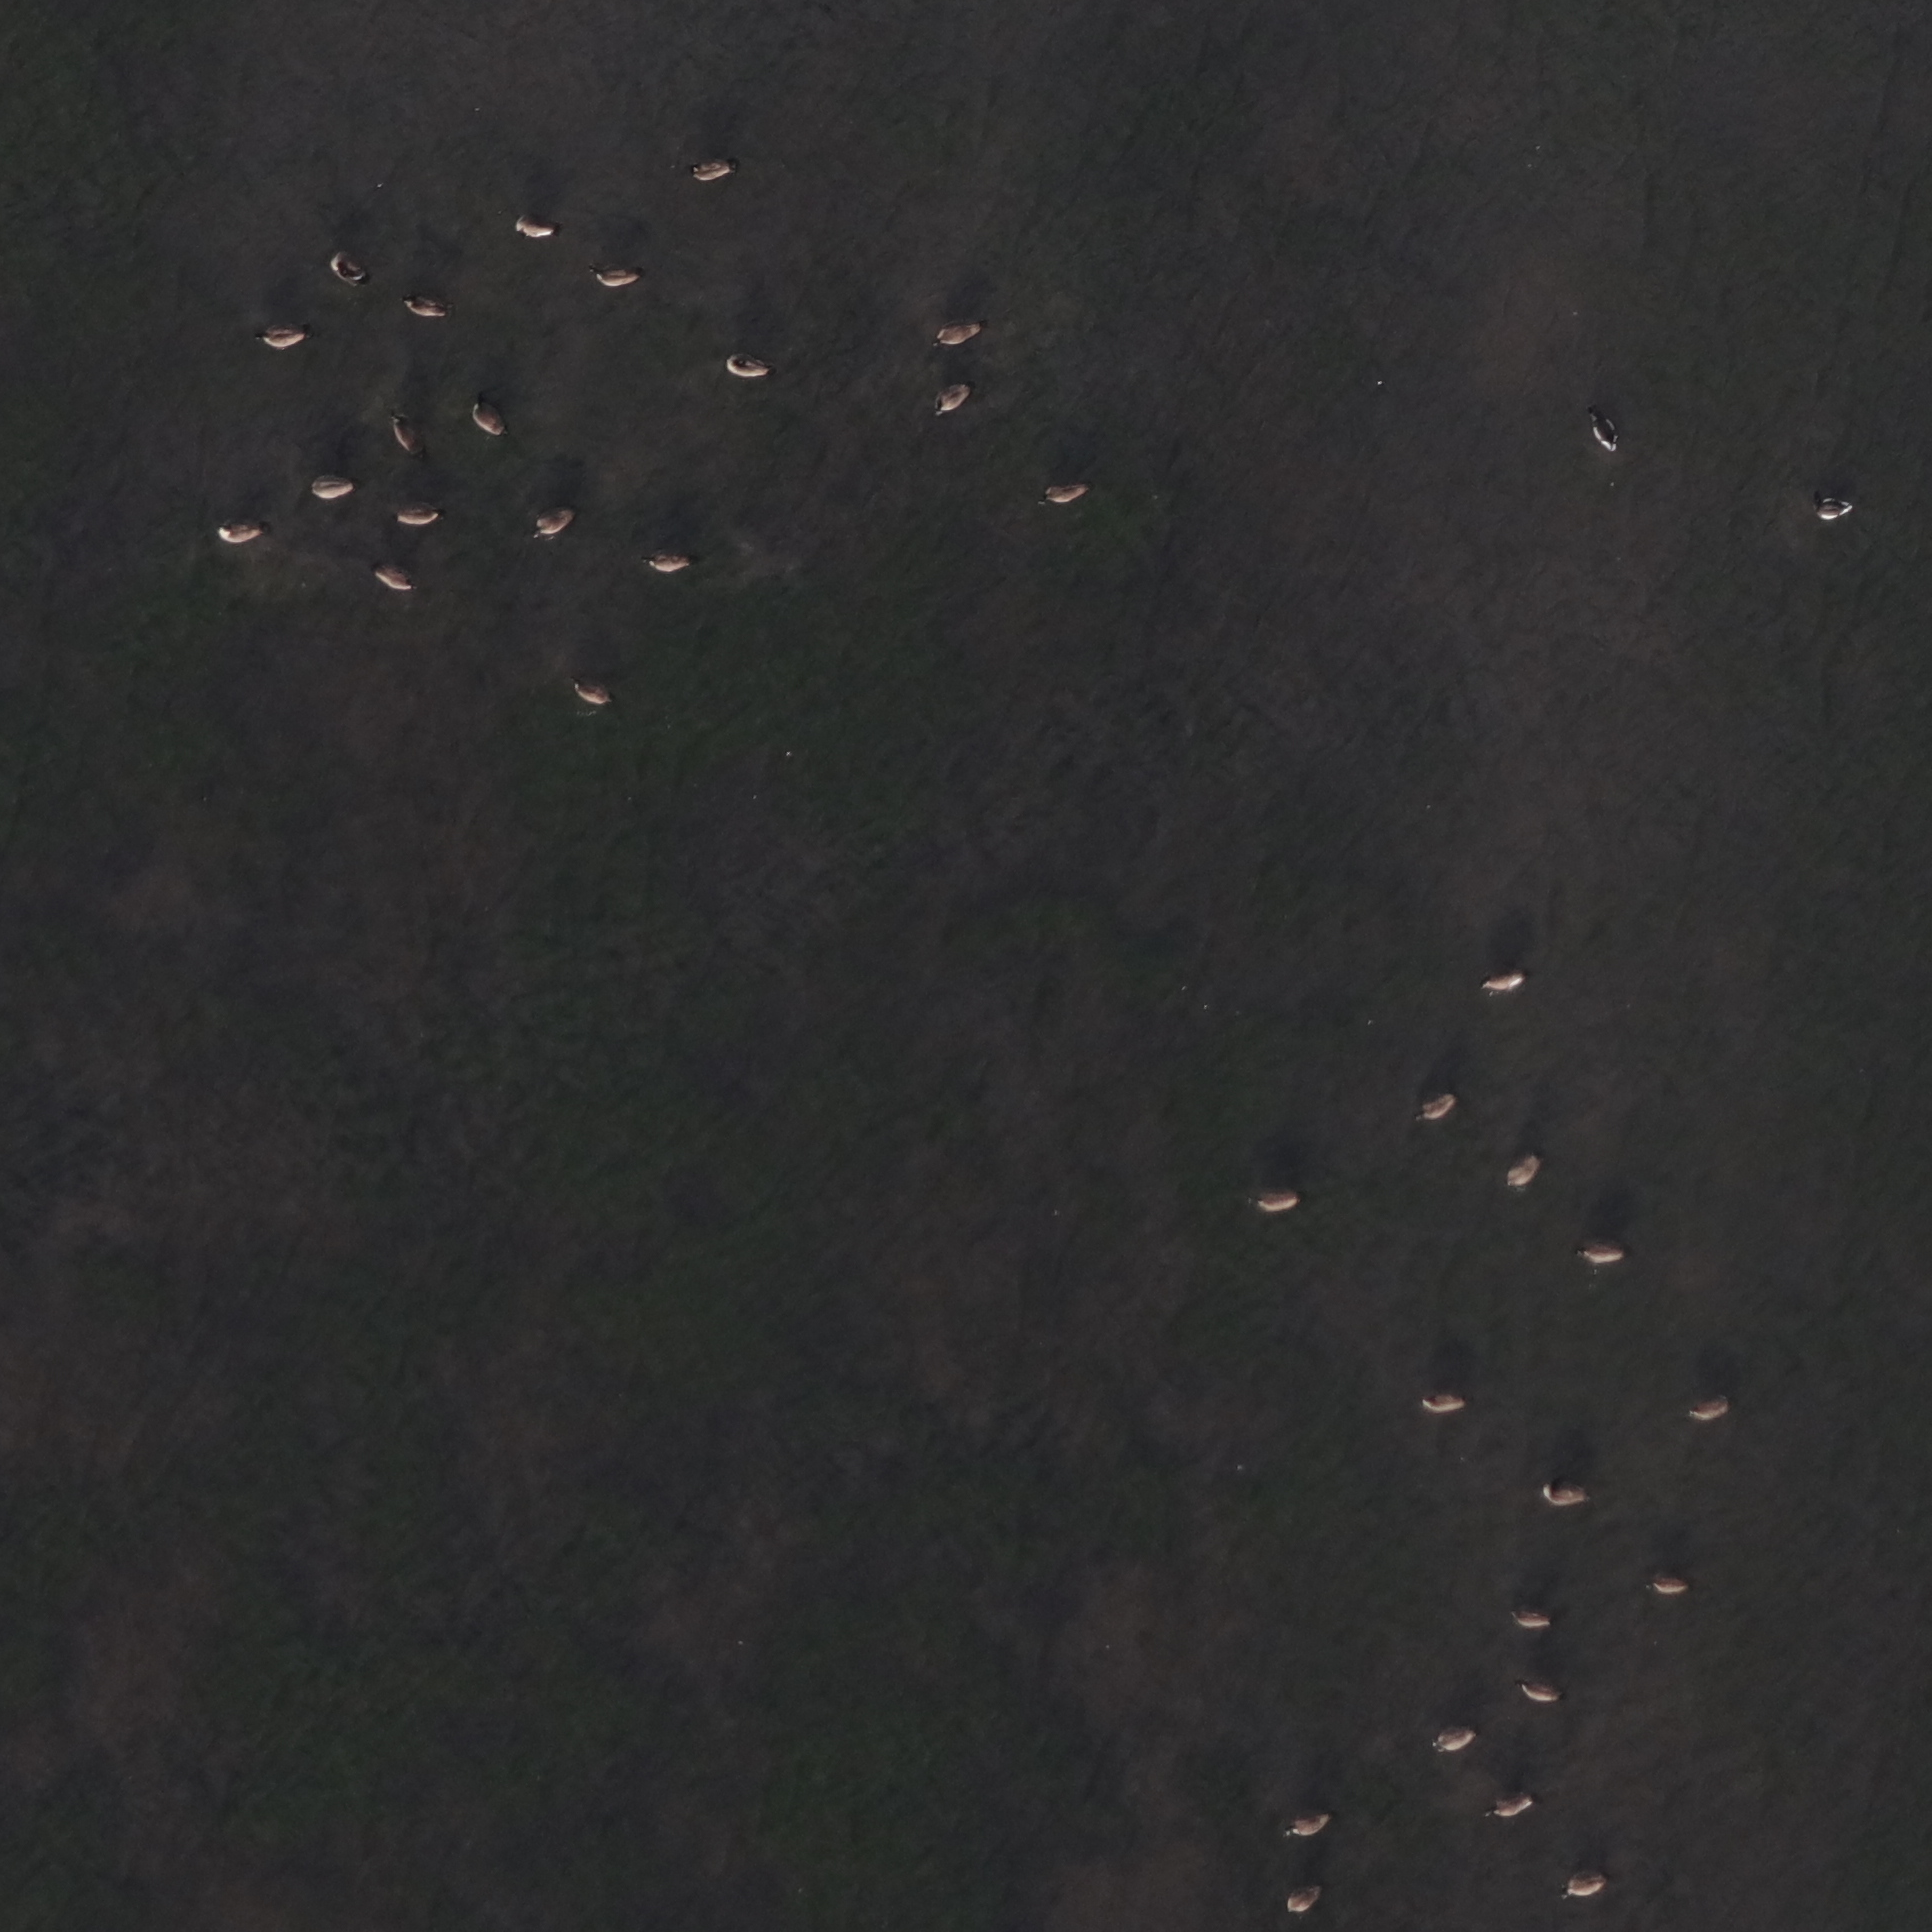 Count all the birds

37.